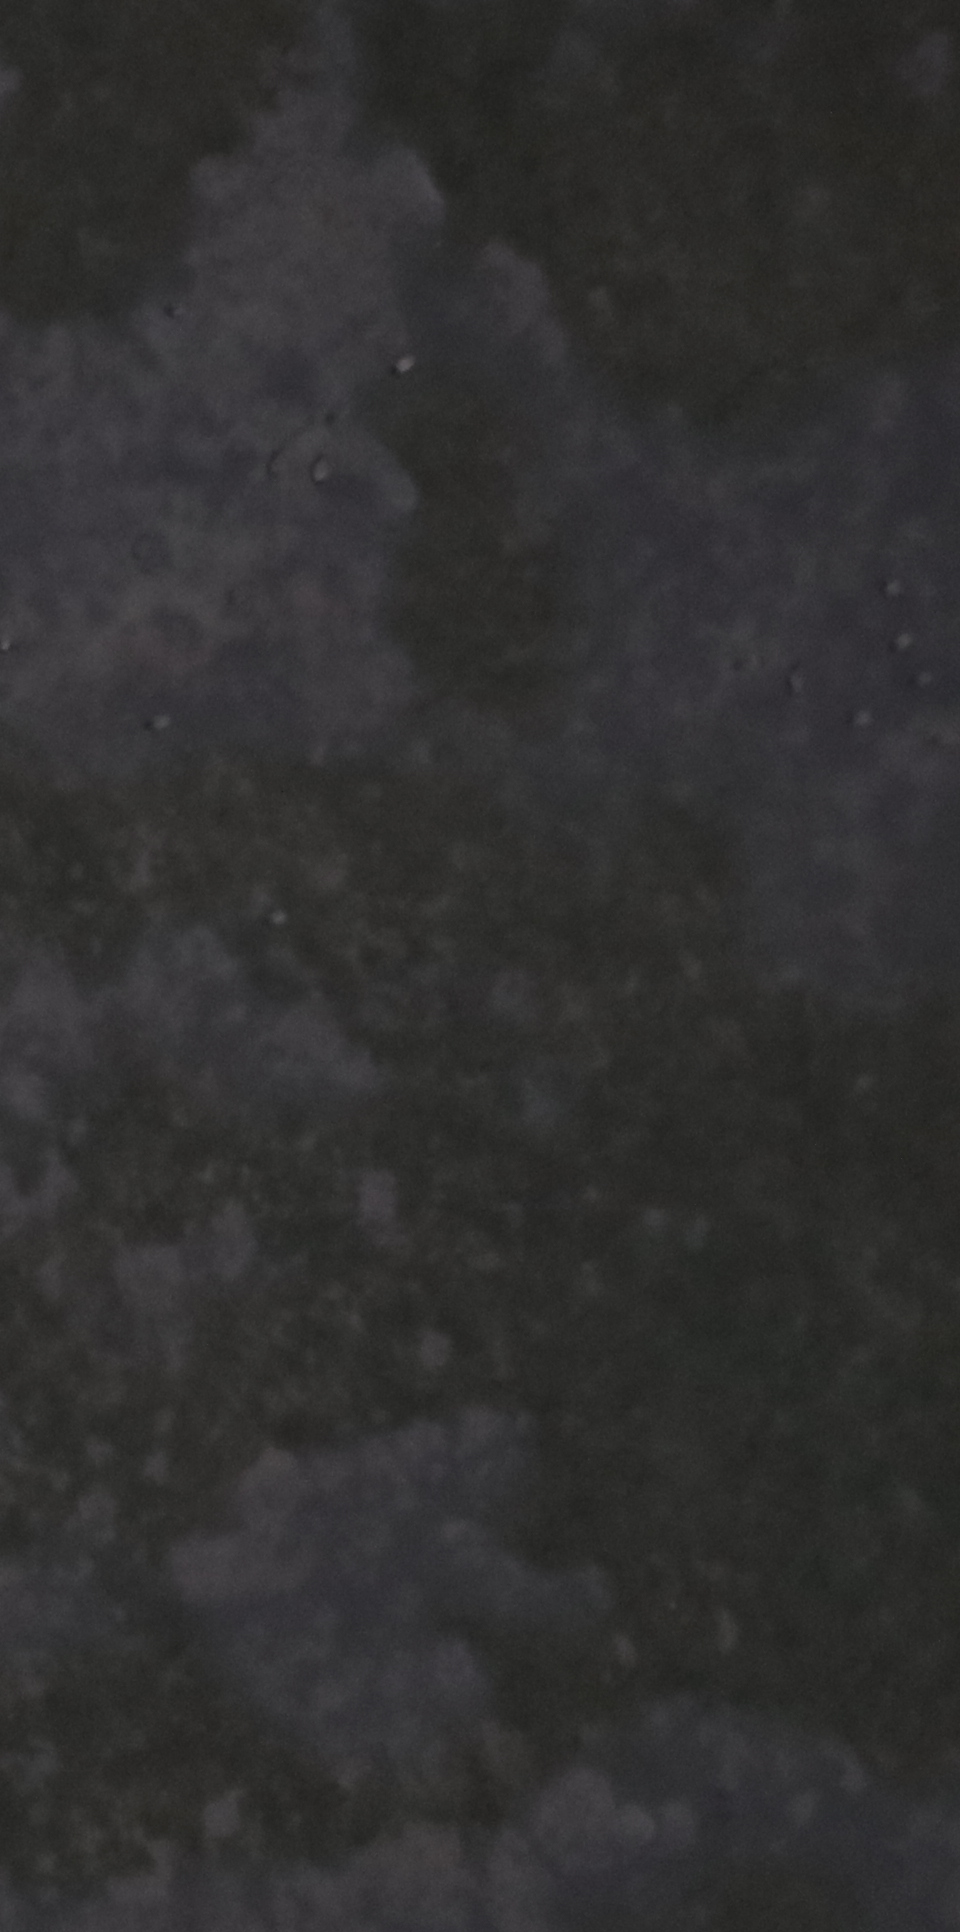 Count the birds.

15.